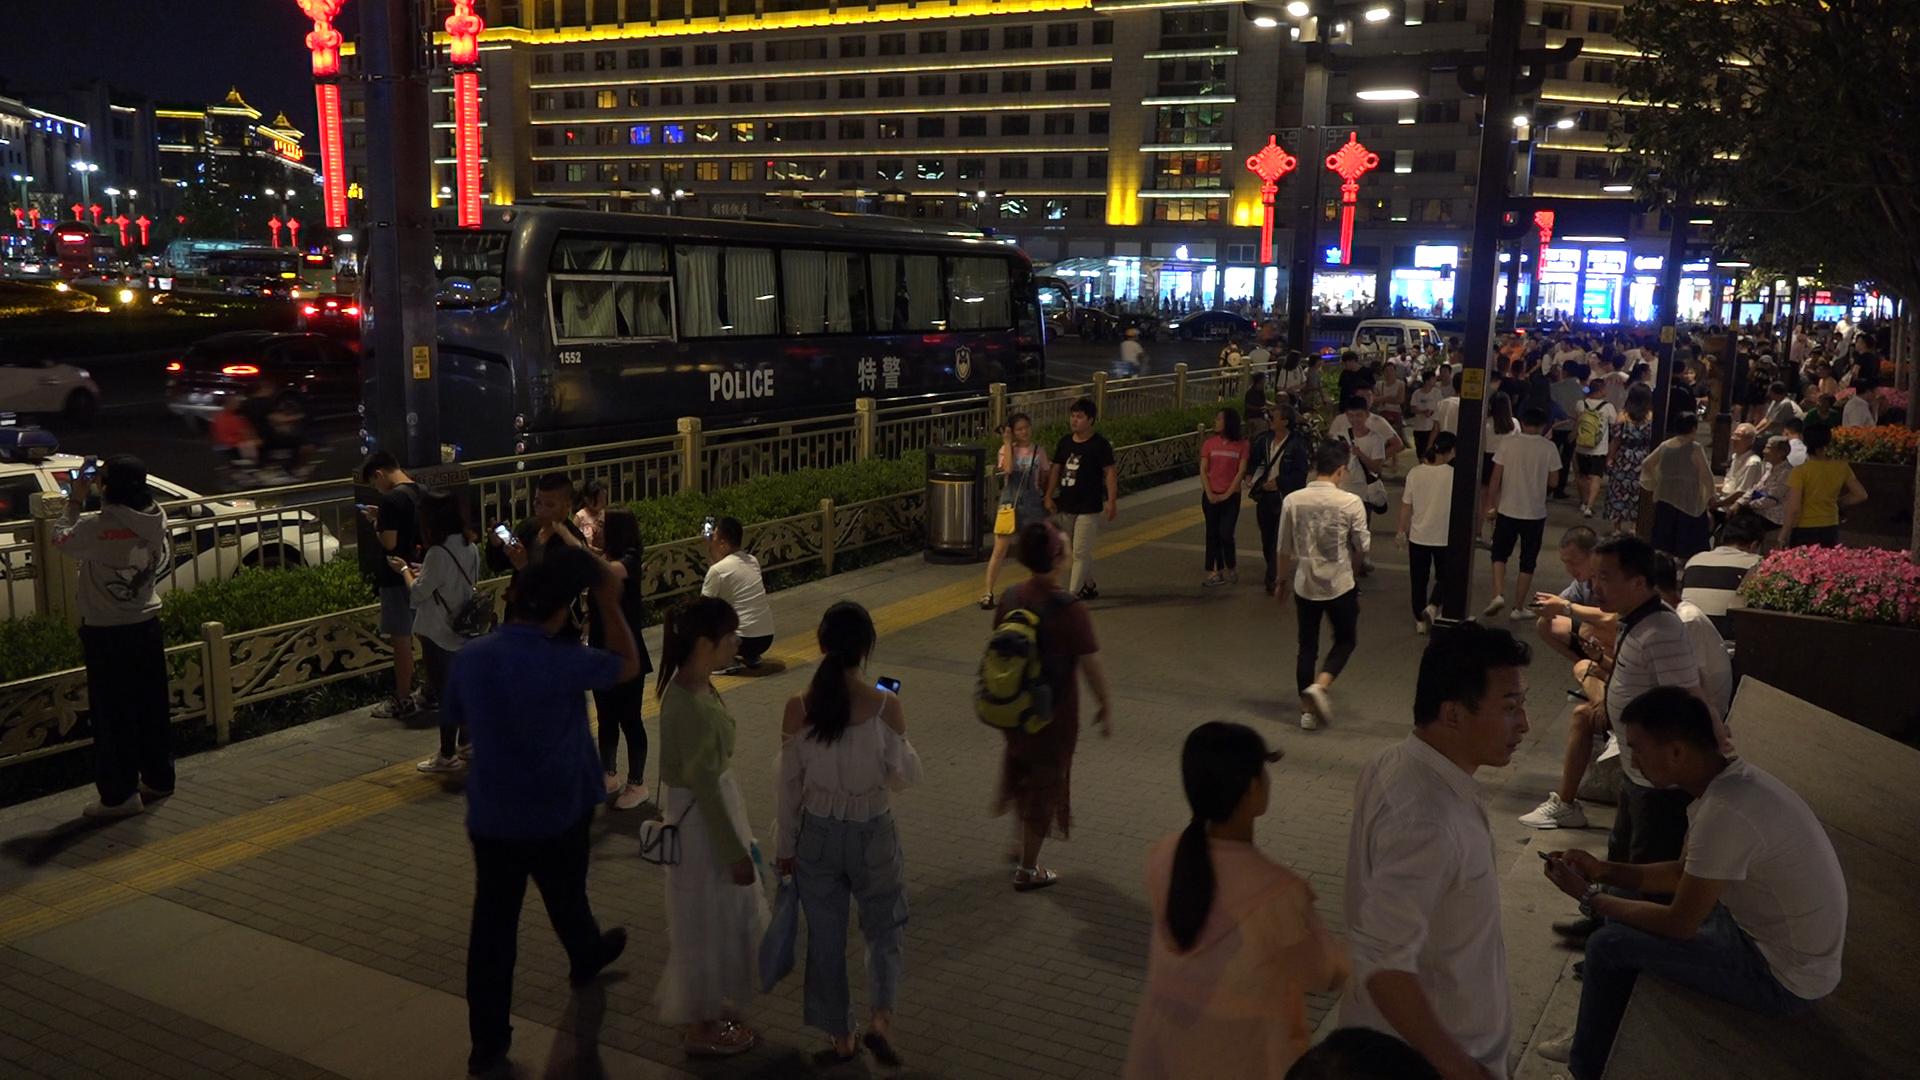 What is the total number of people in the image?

158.